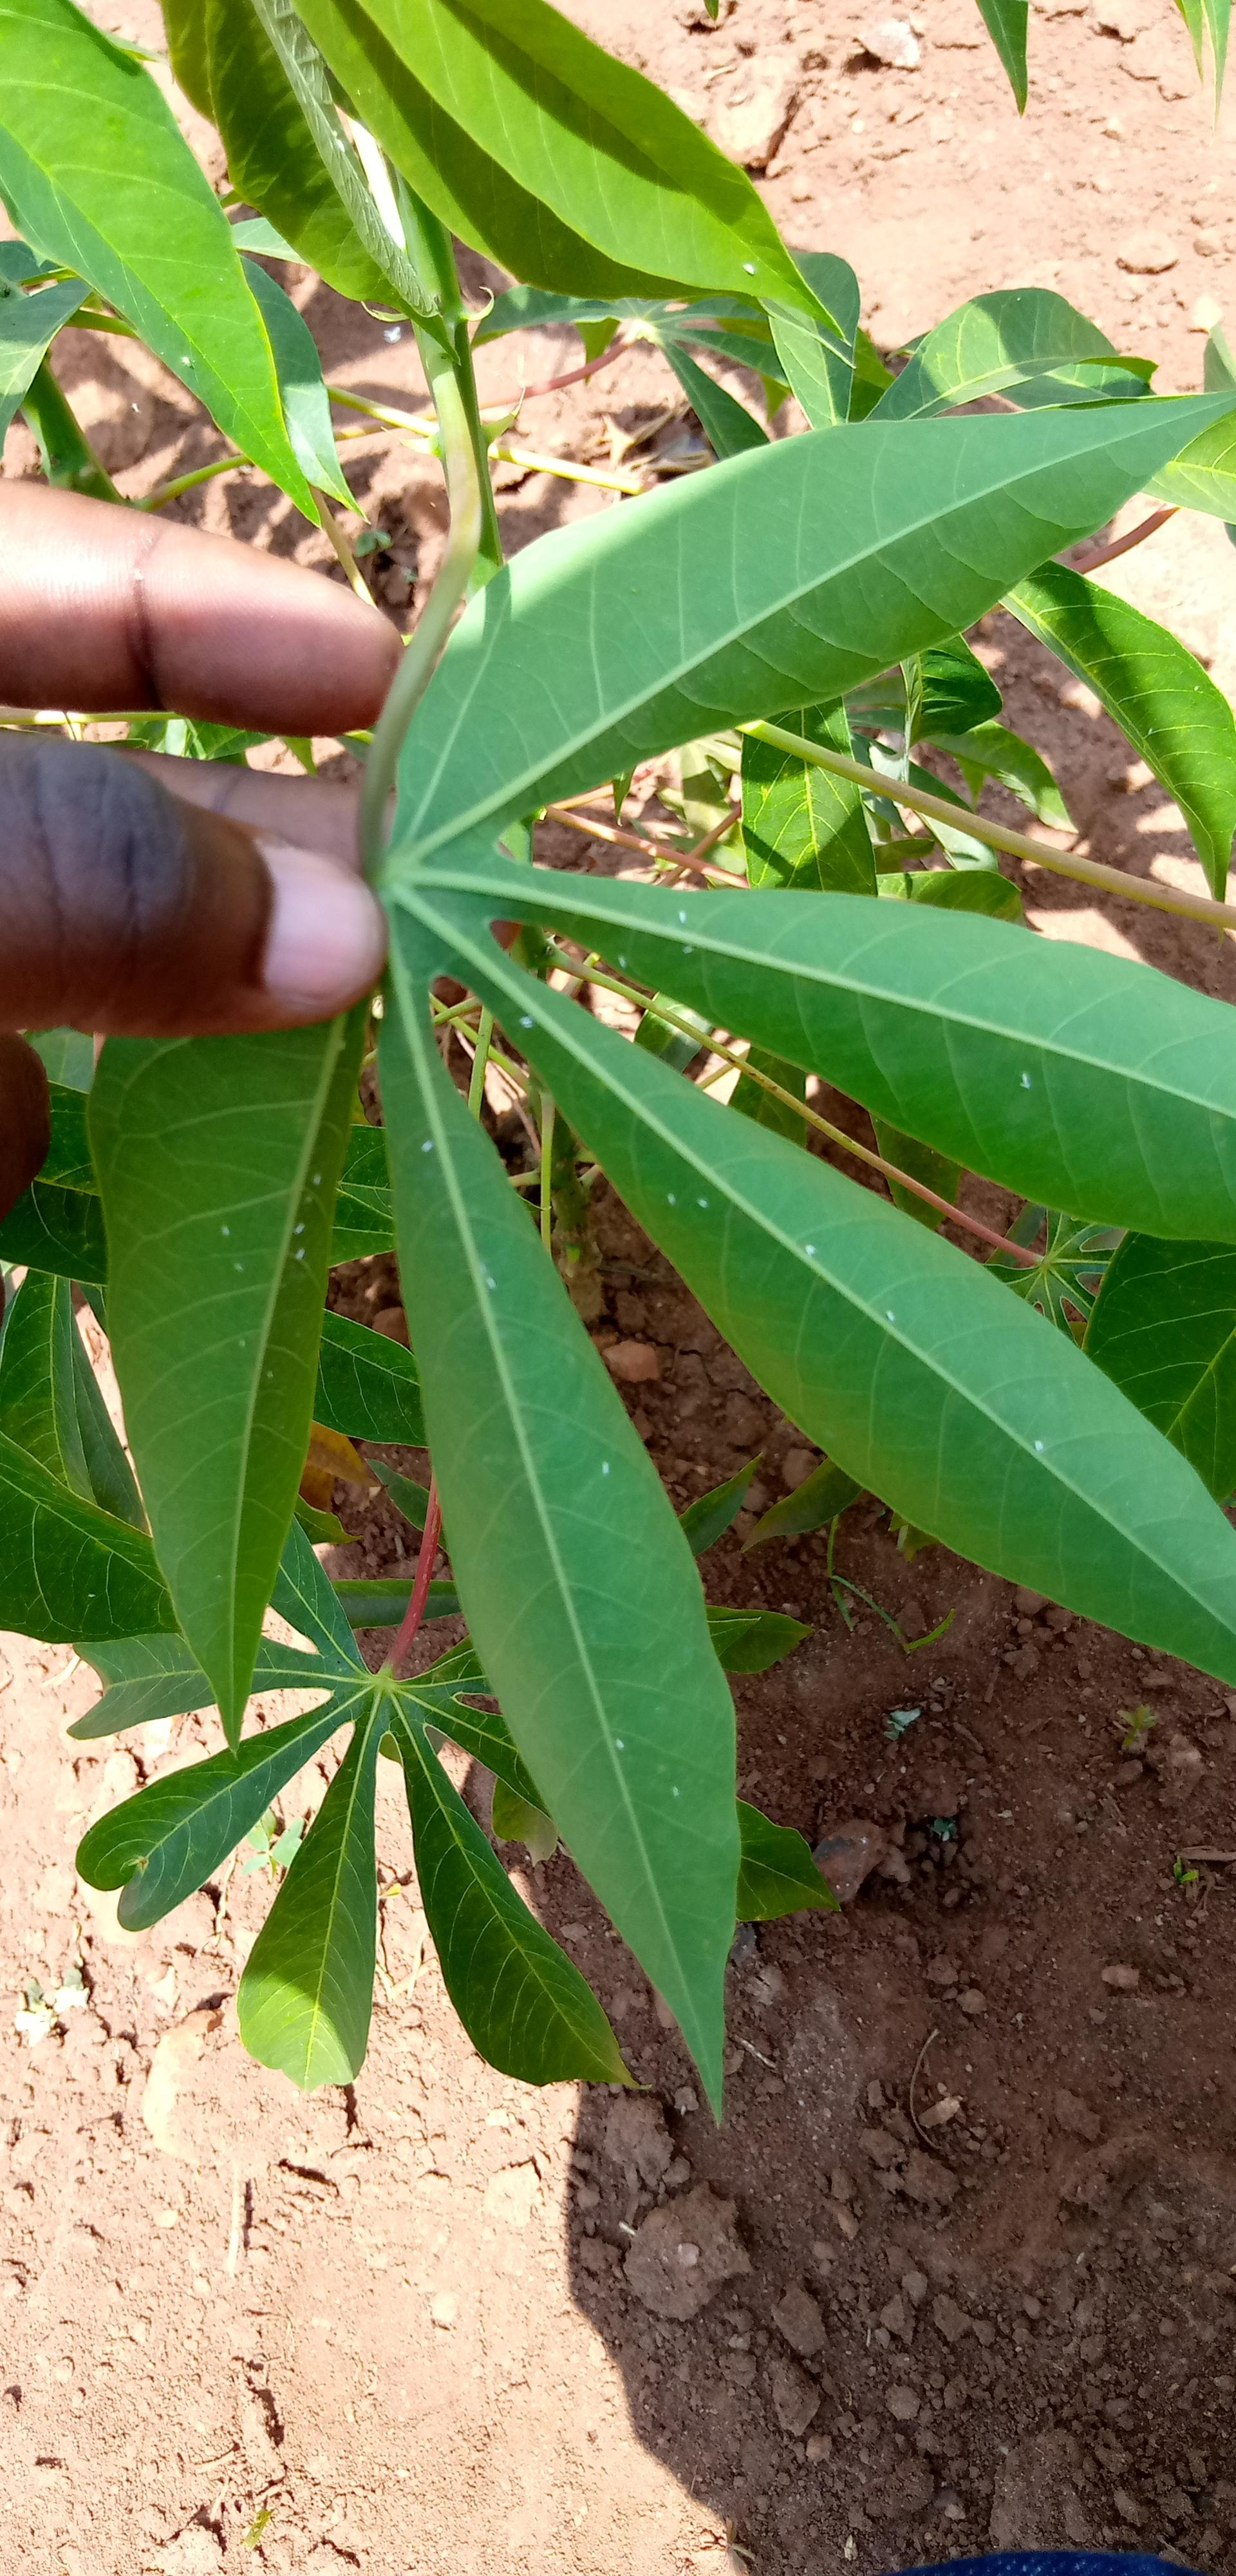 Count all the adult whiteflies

5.